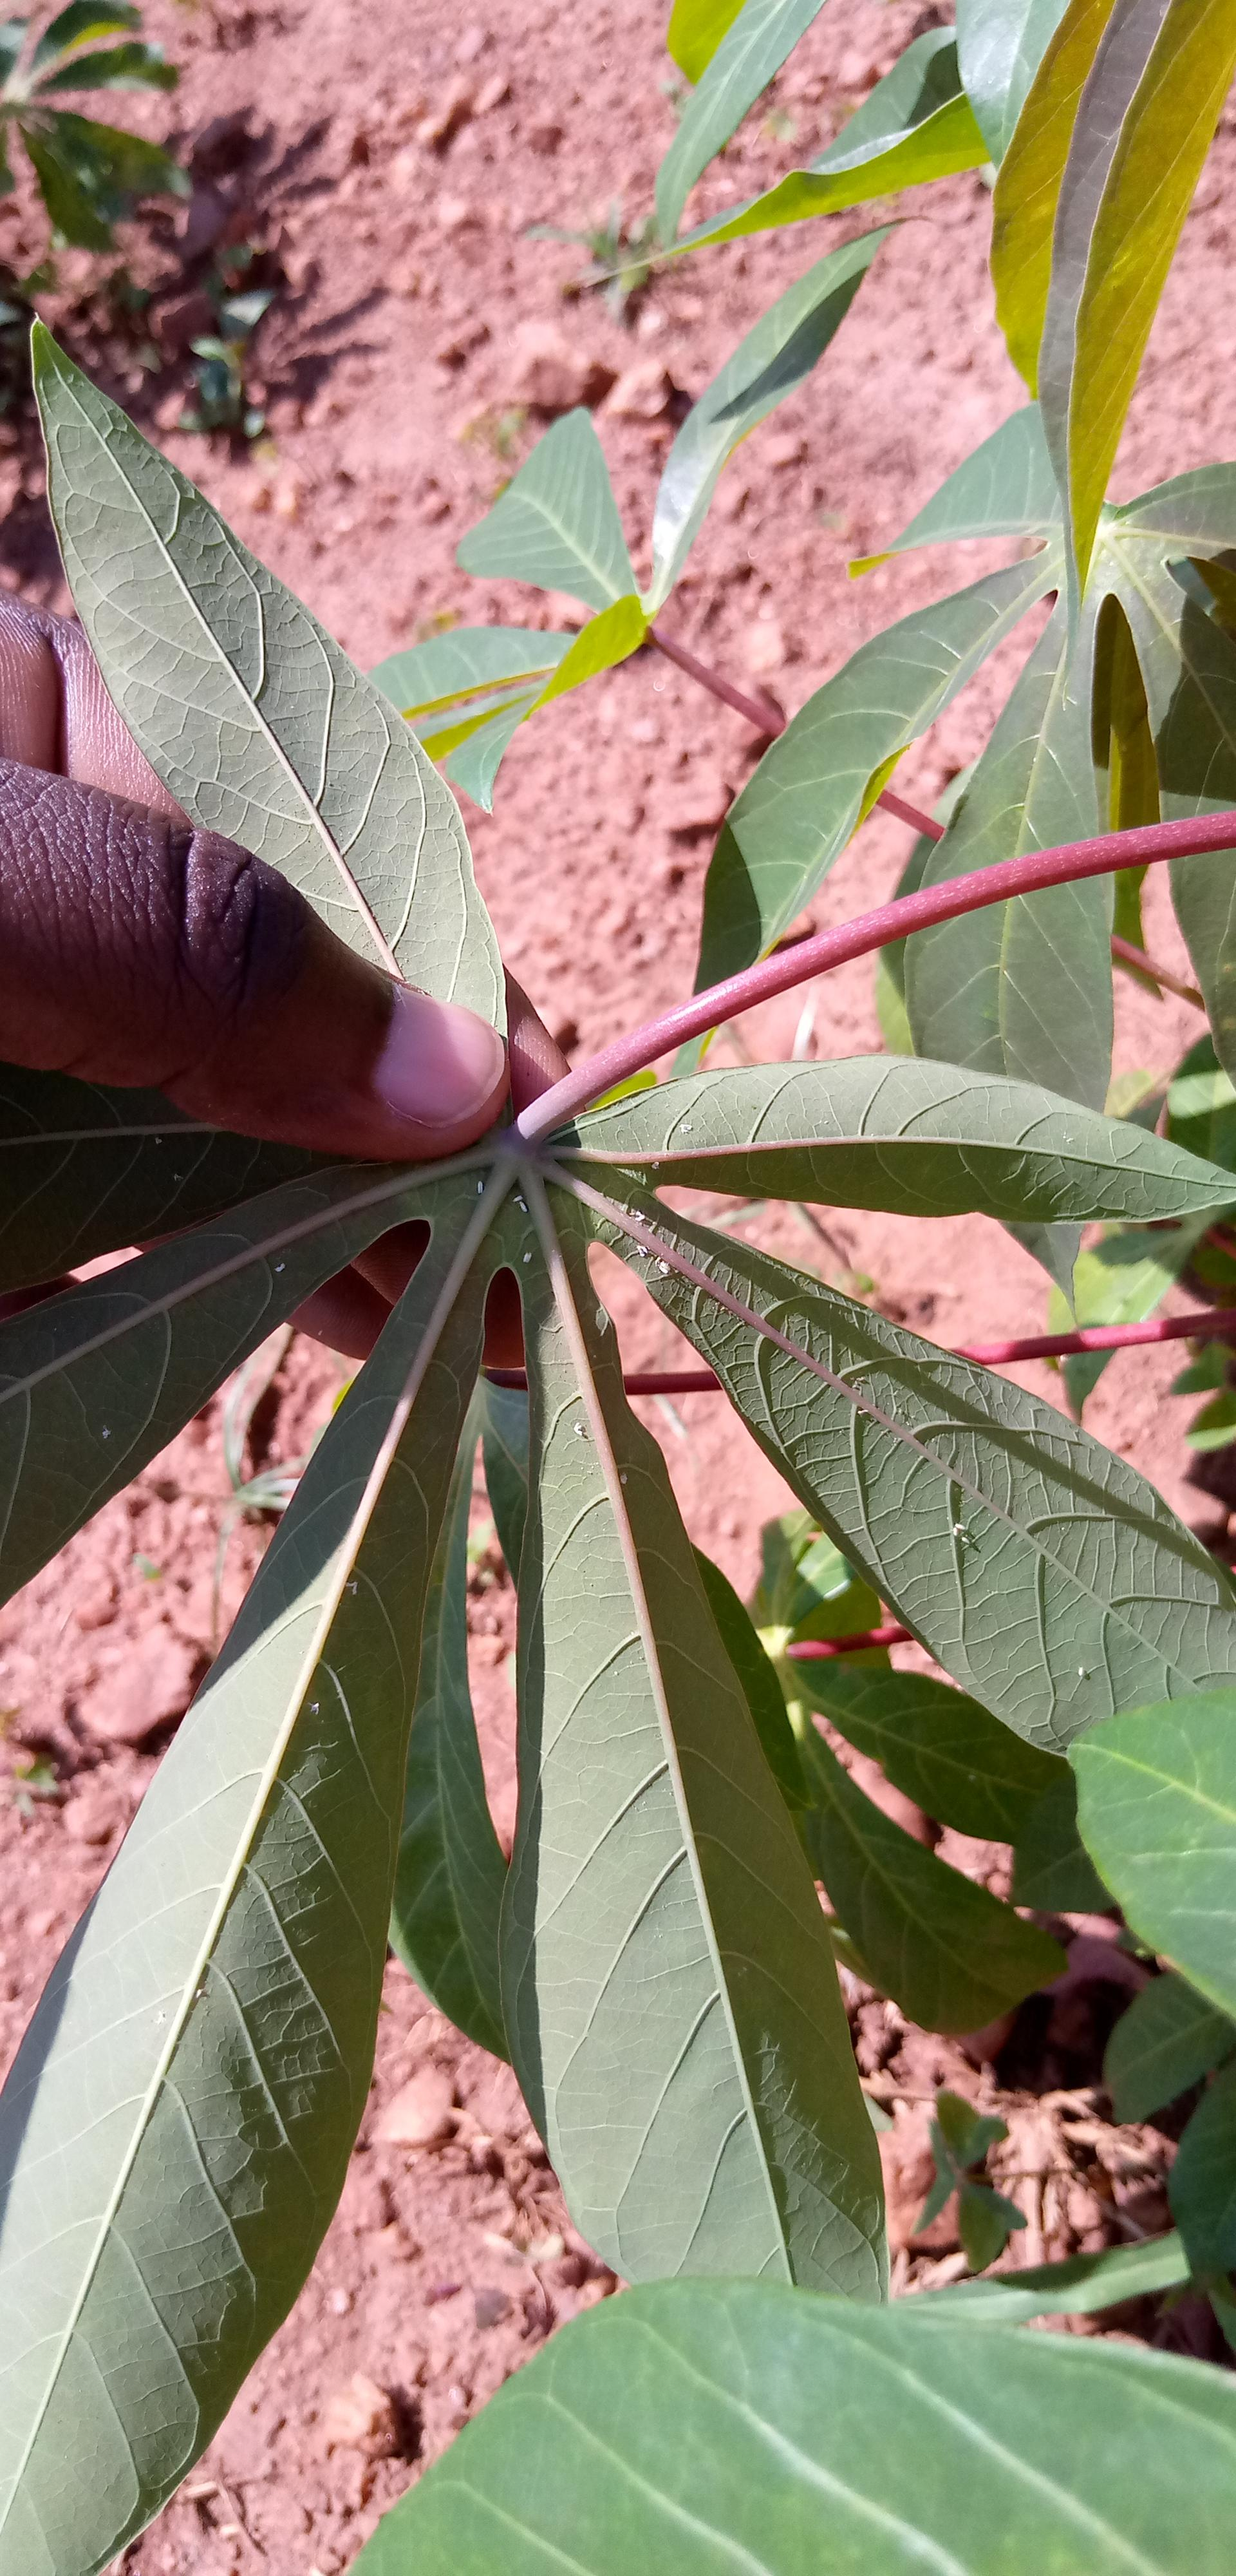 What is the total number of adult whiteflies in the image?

23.